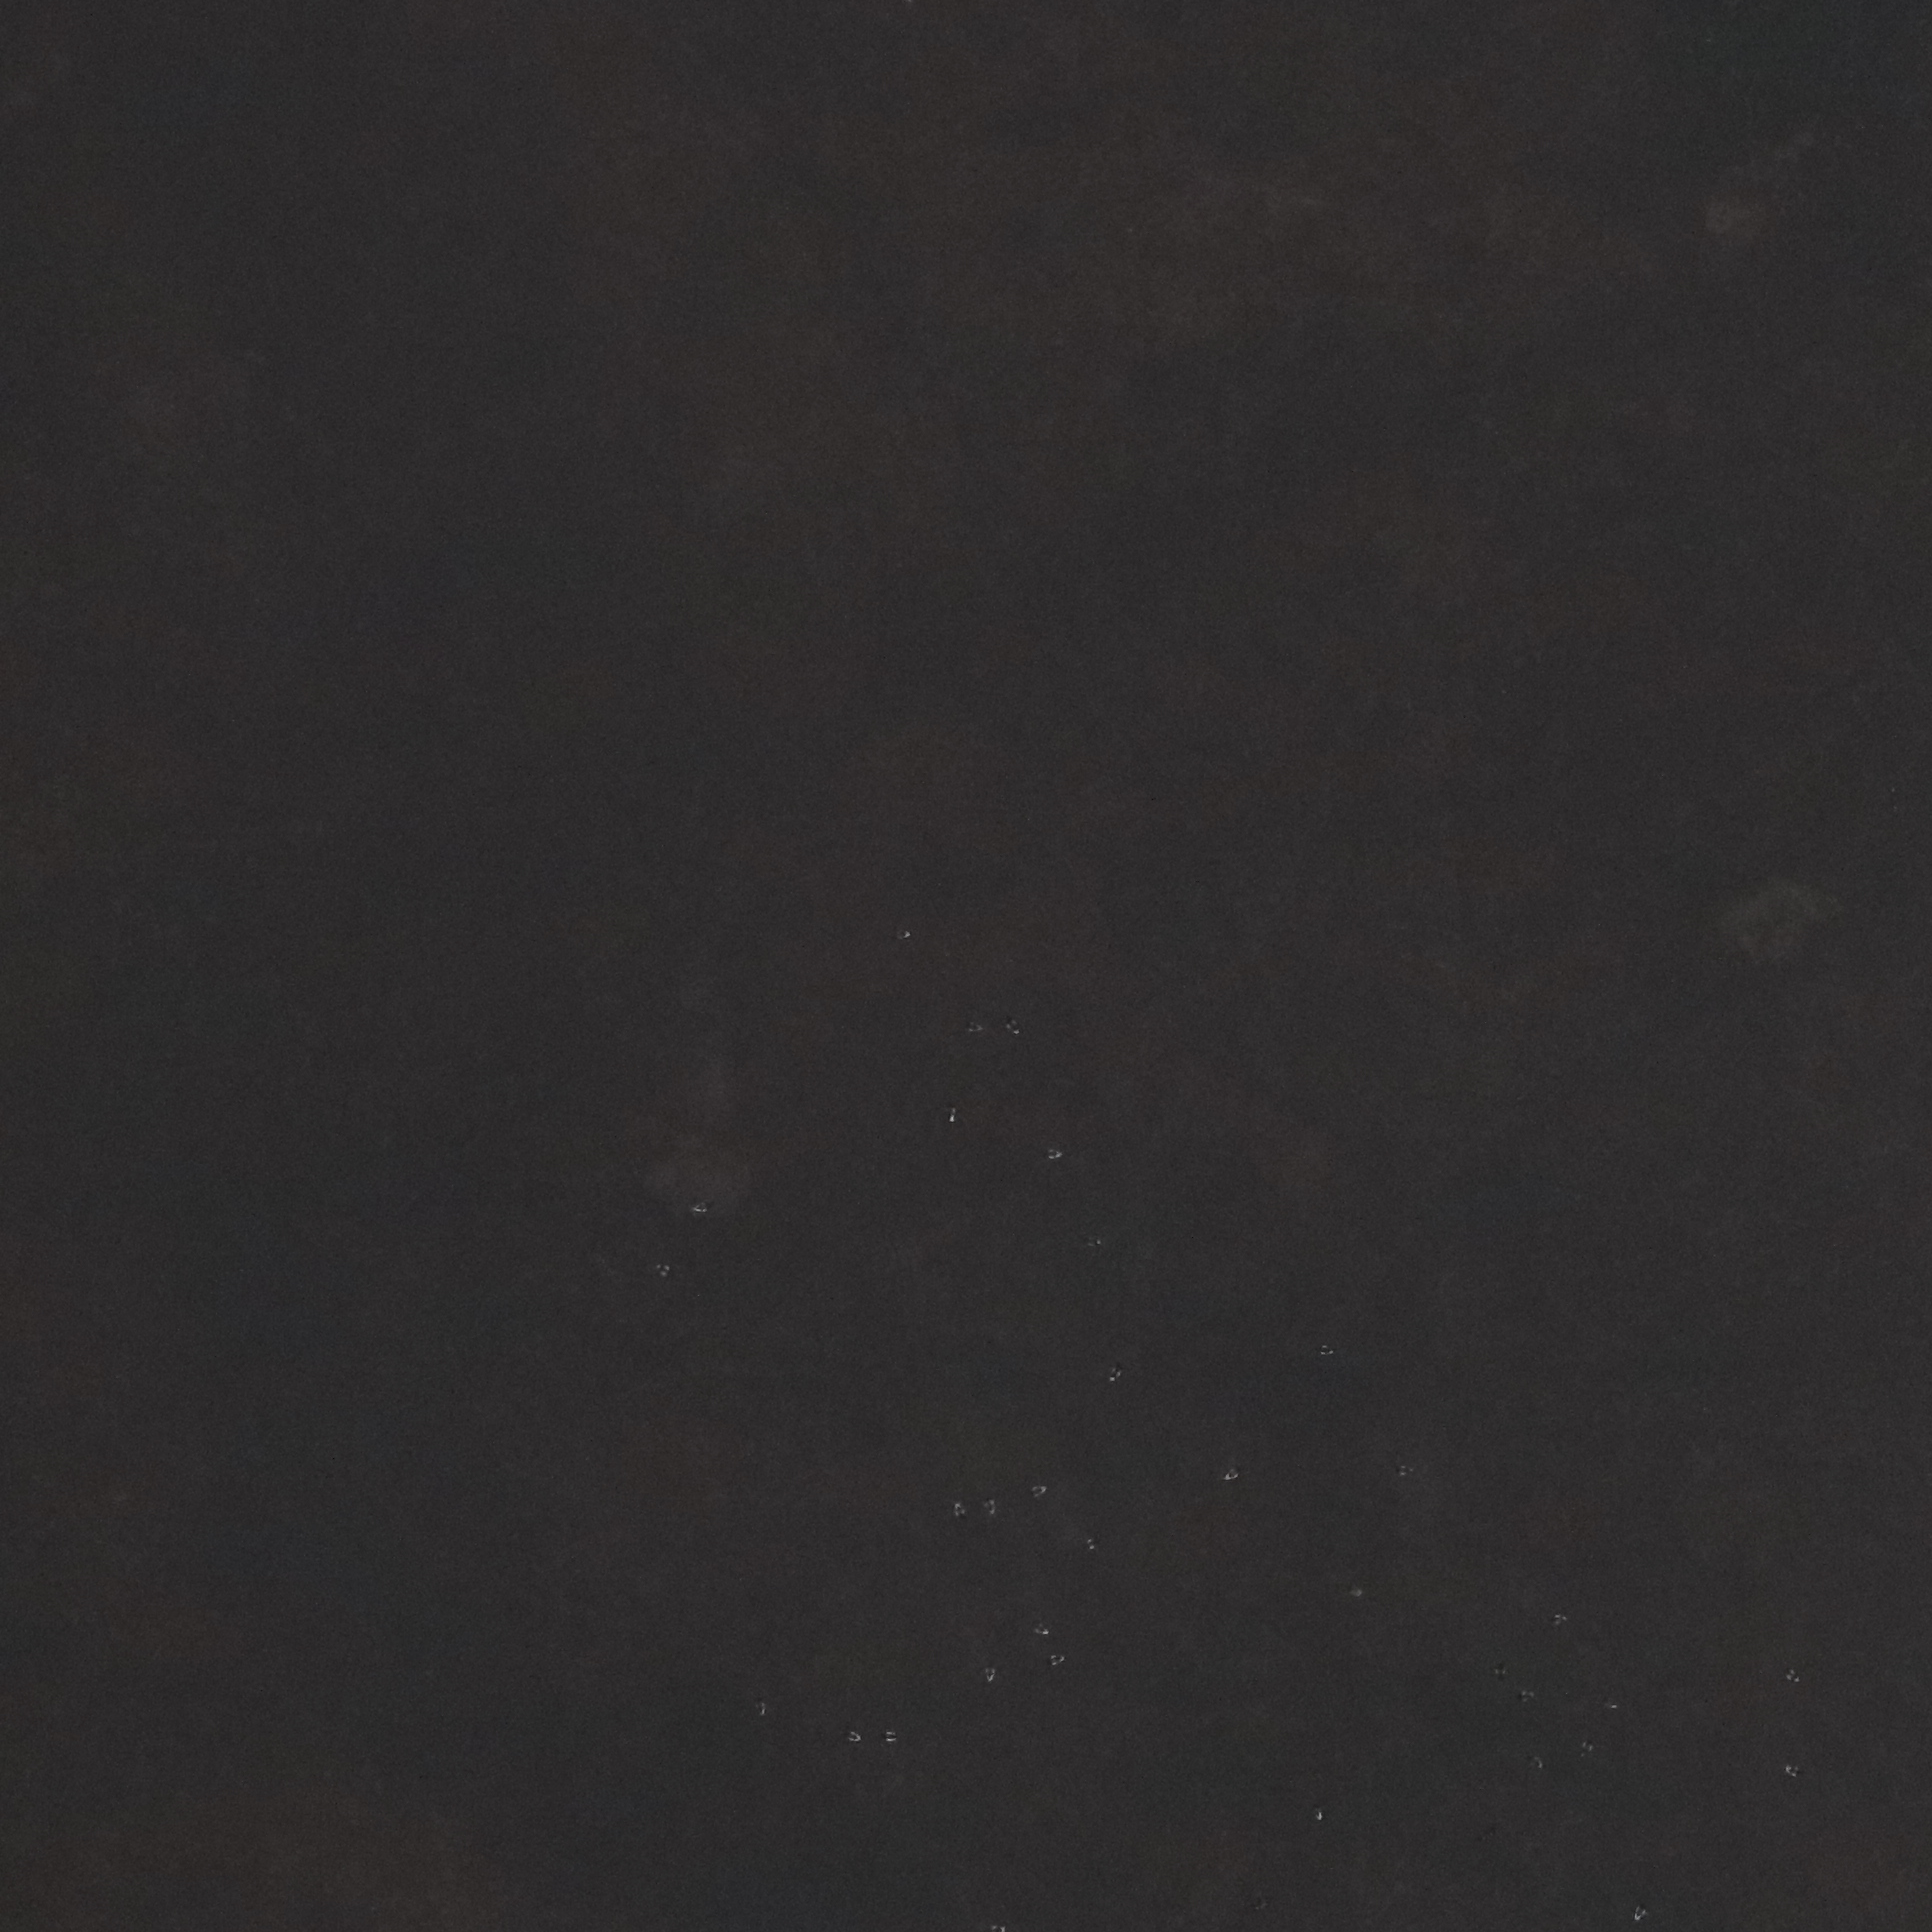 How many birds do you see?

35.